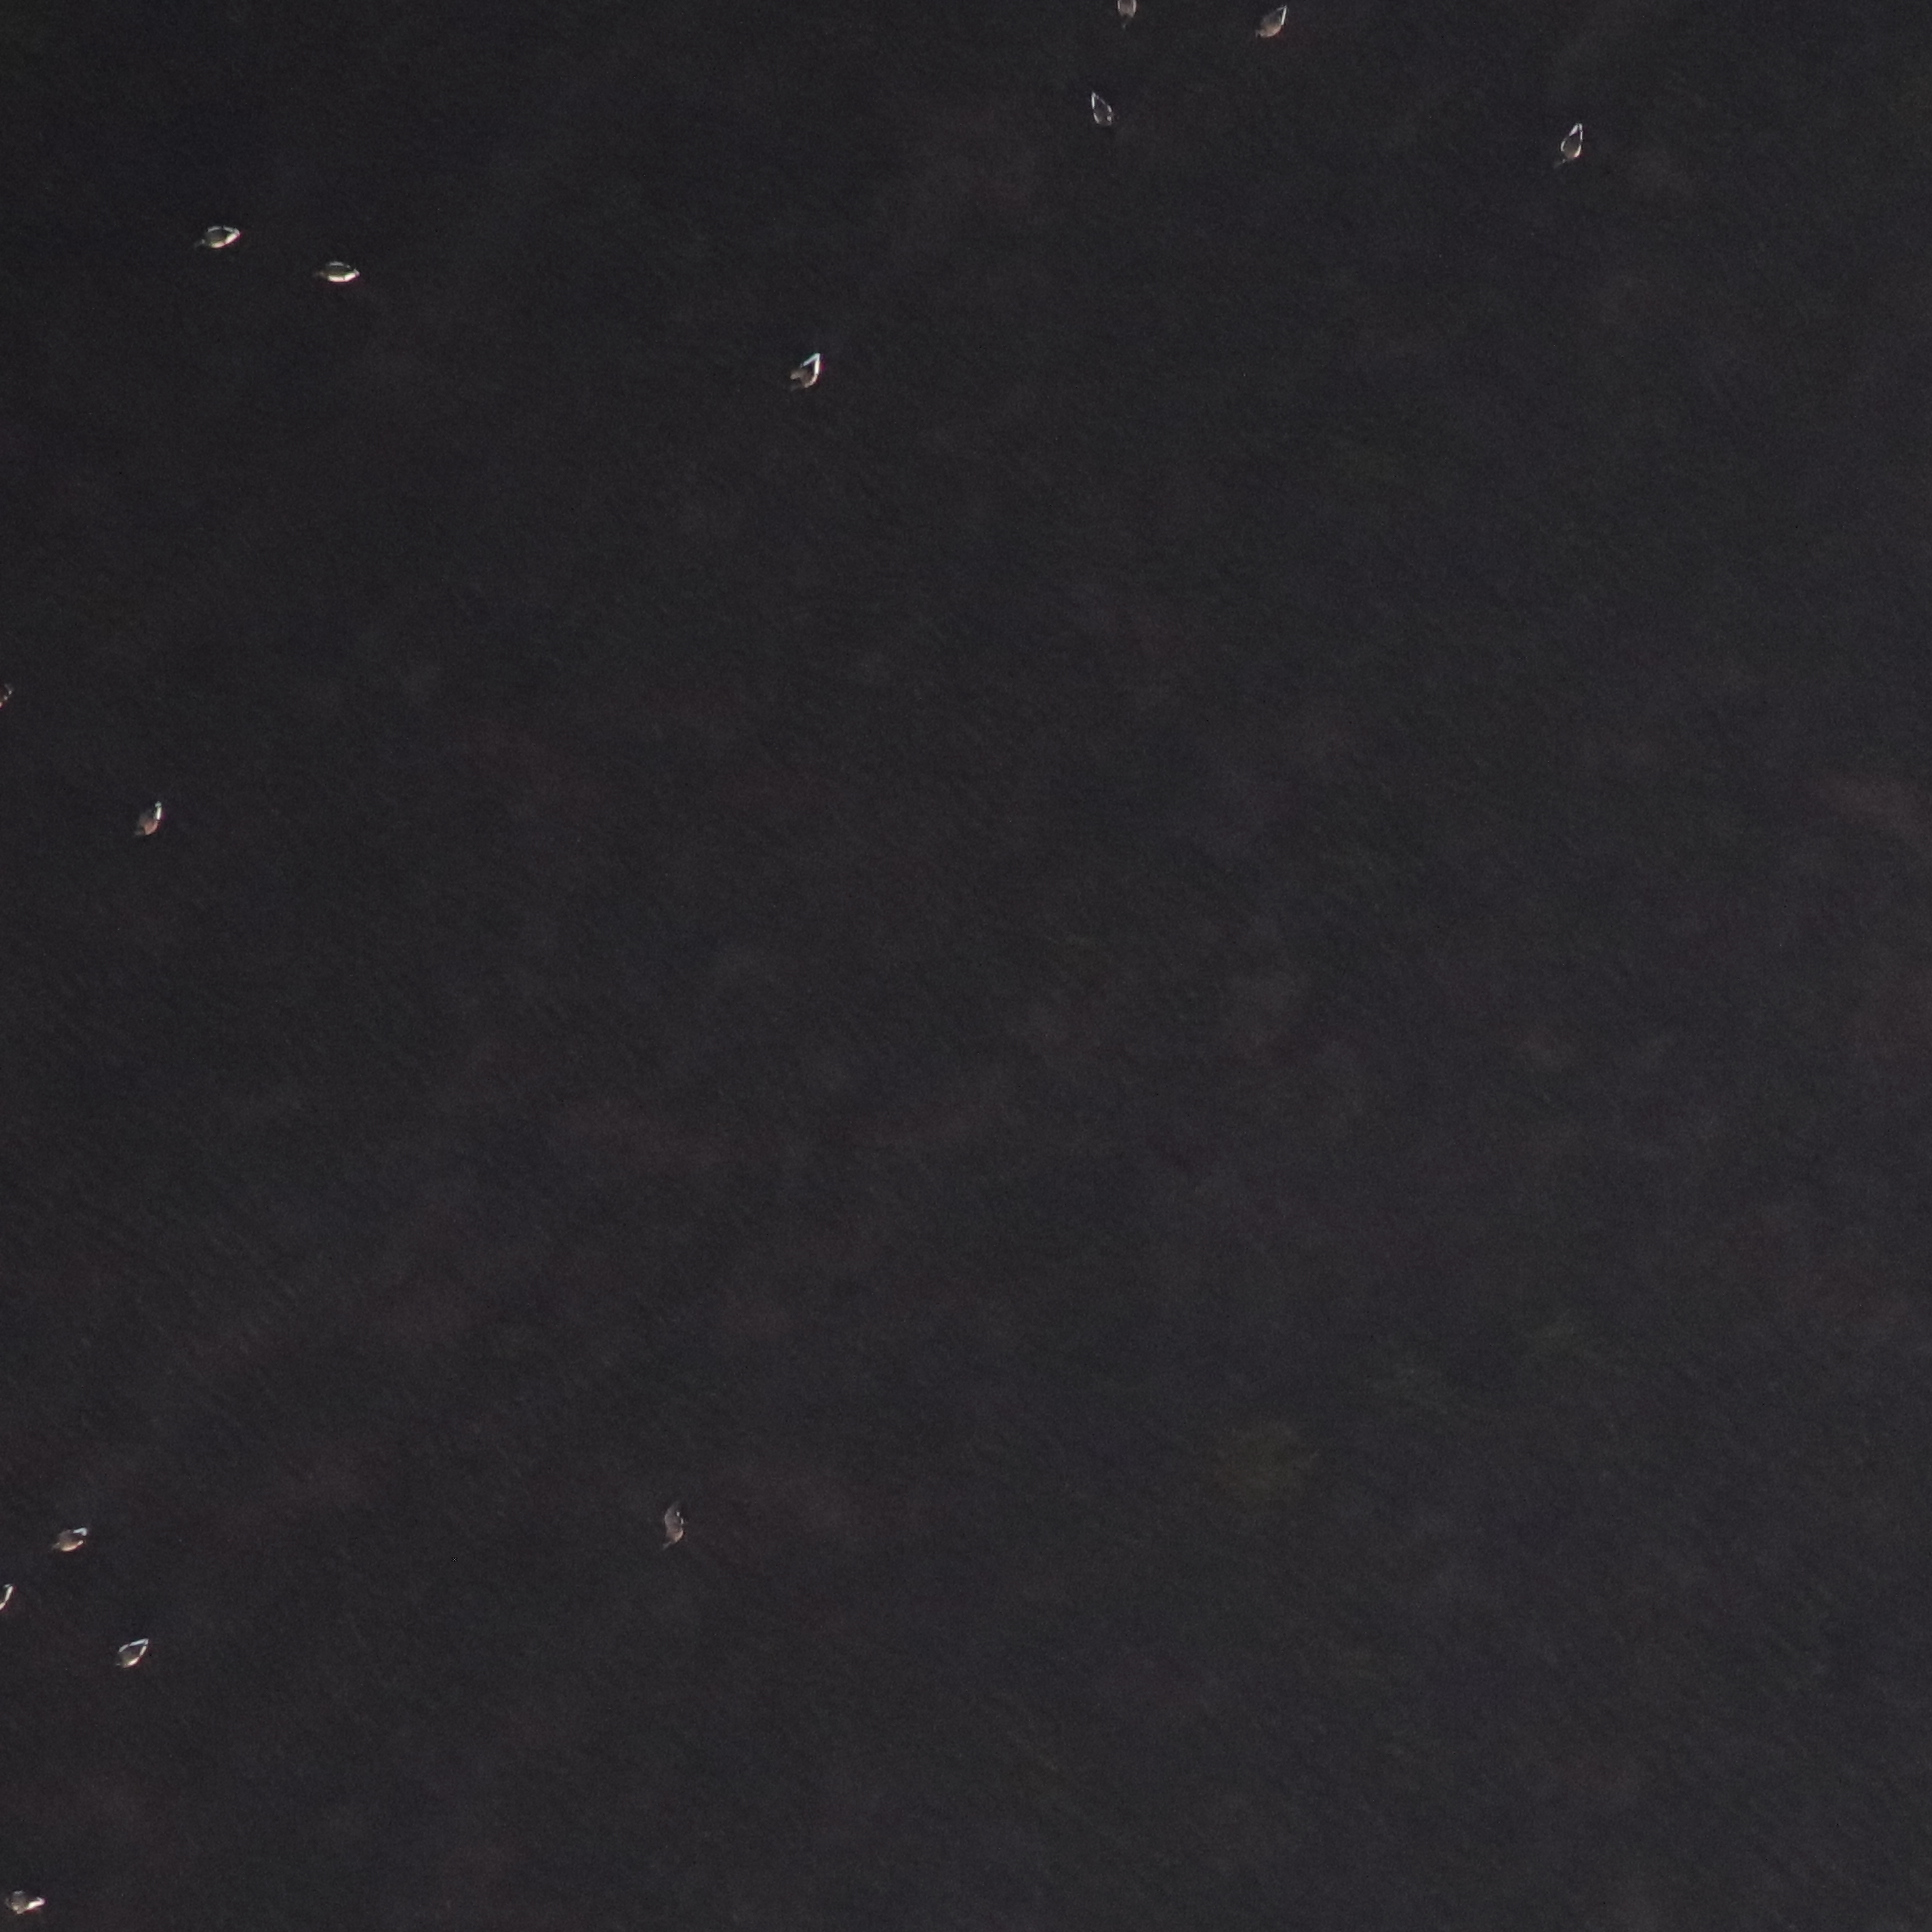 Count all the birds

11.